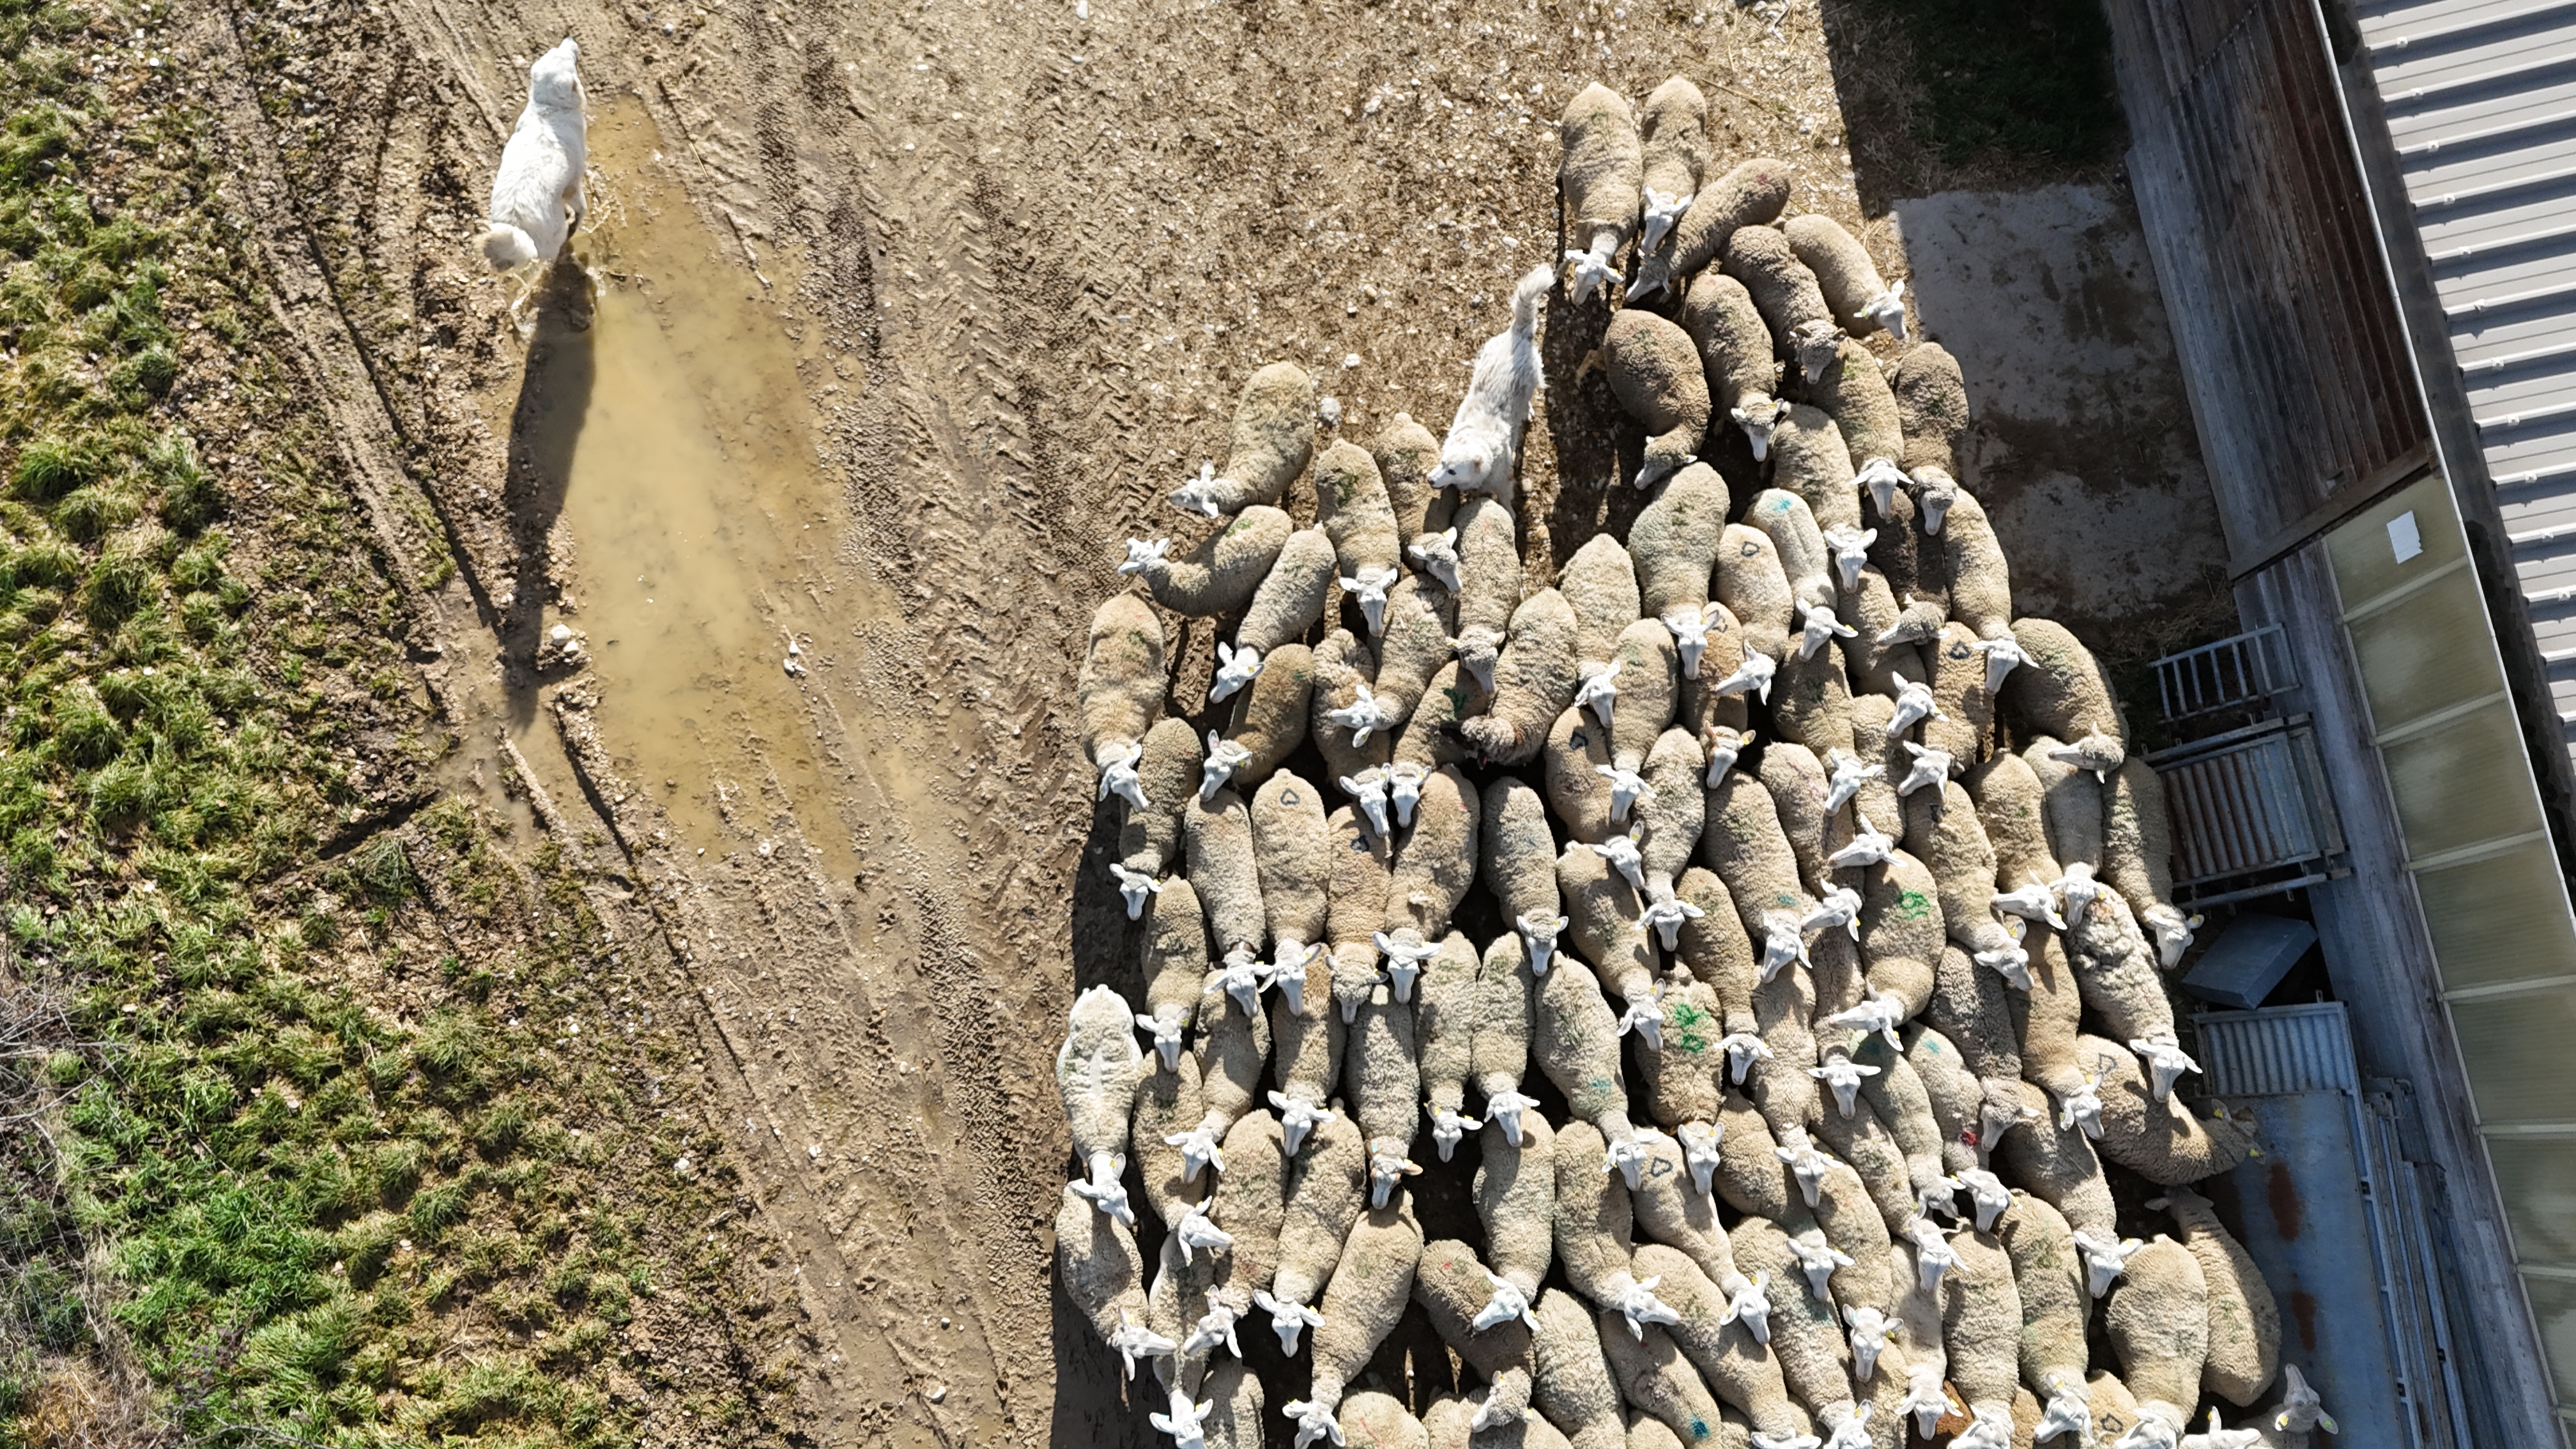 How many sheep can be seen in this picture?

99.